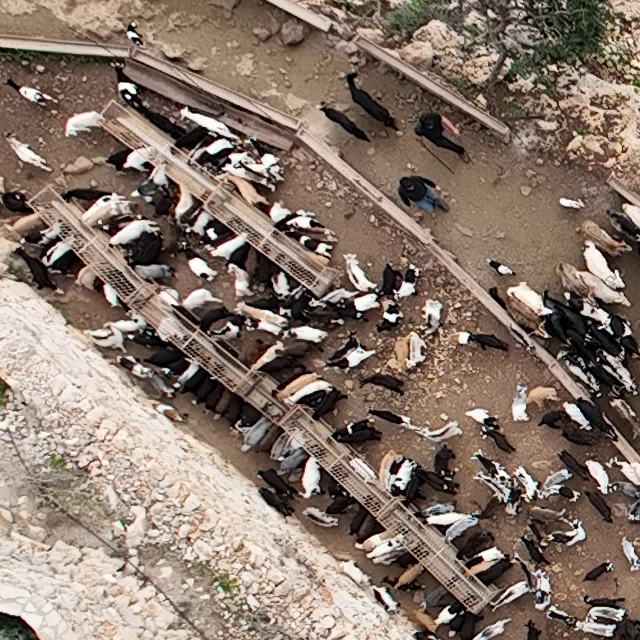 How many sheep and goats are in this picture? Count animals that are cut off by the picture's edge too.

207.